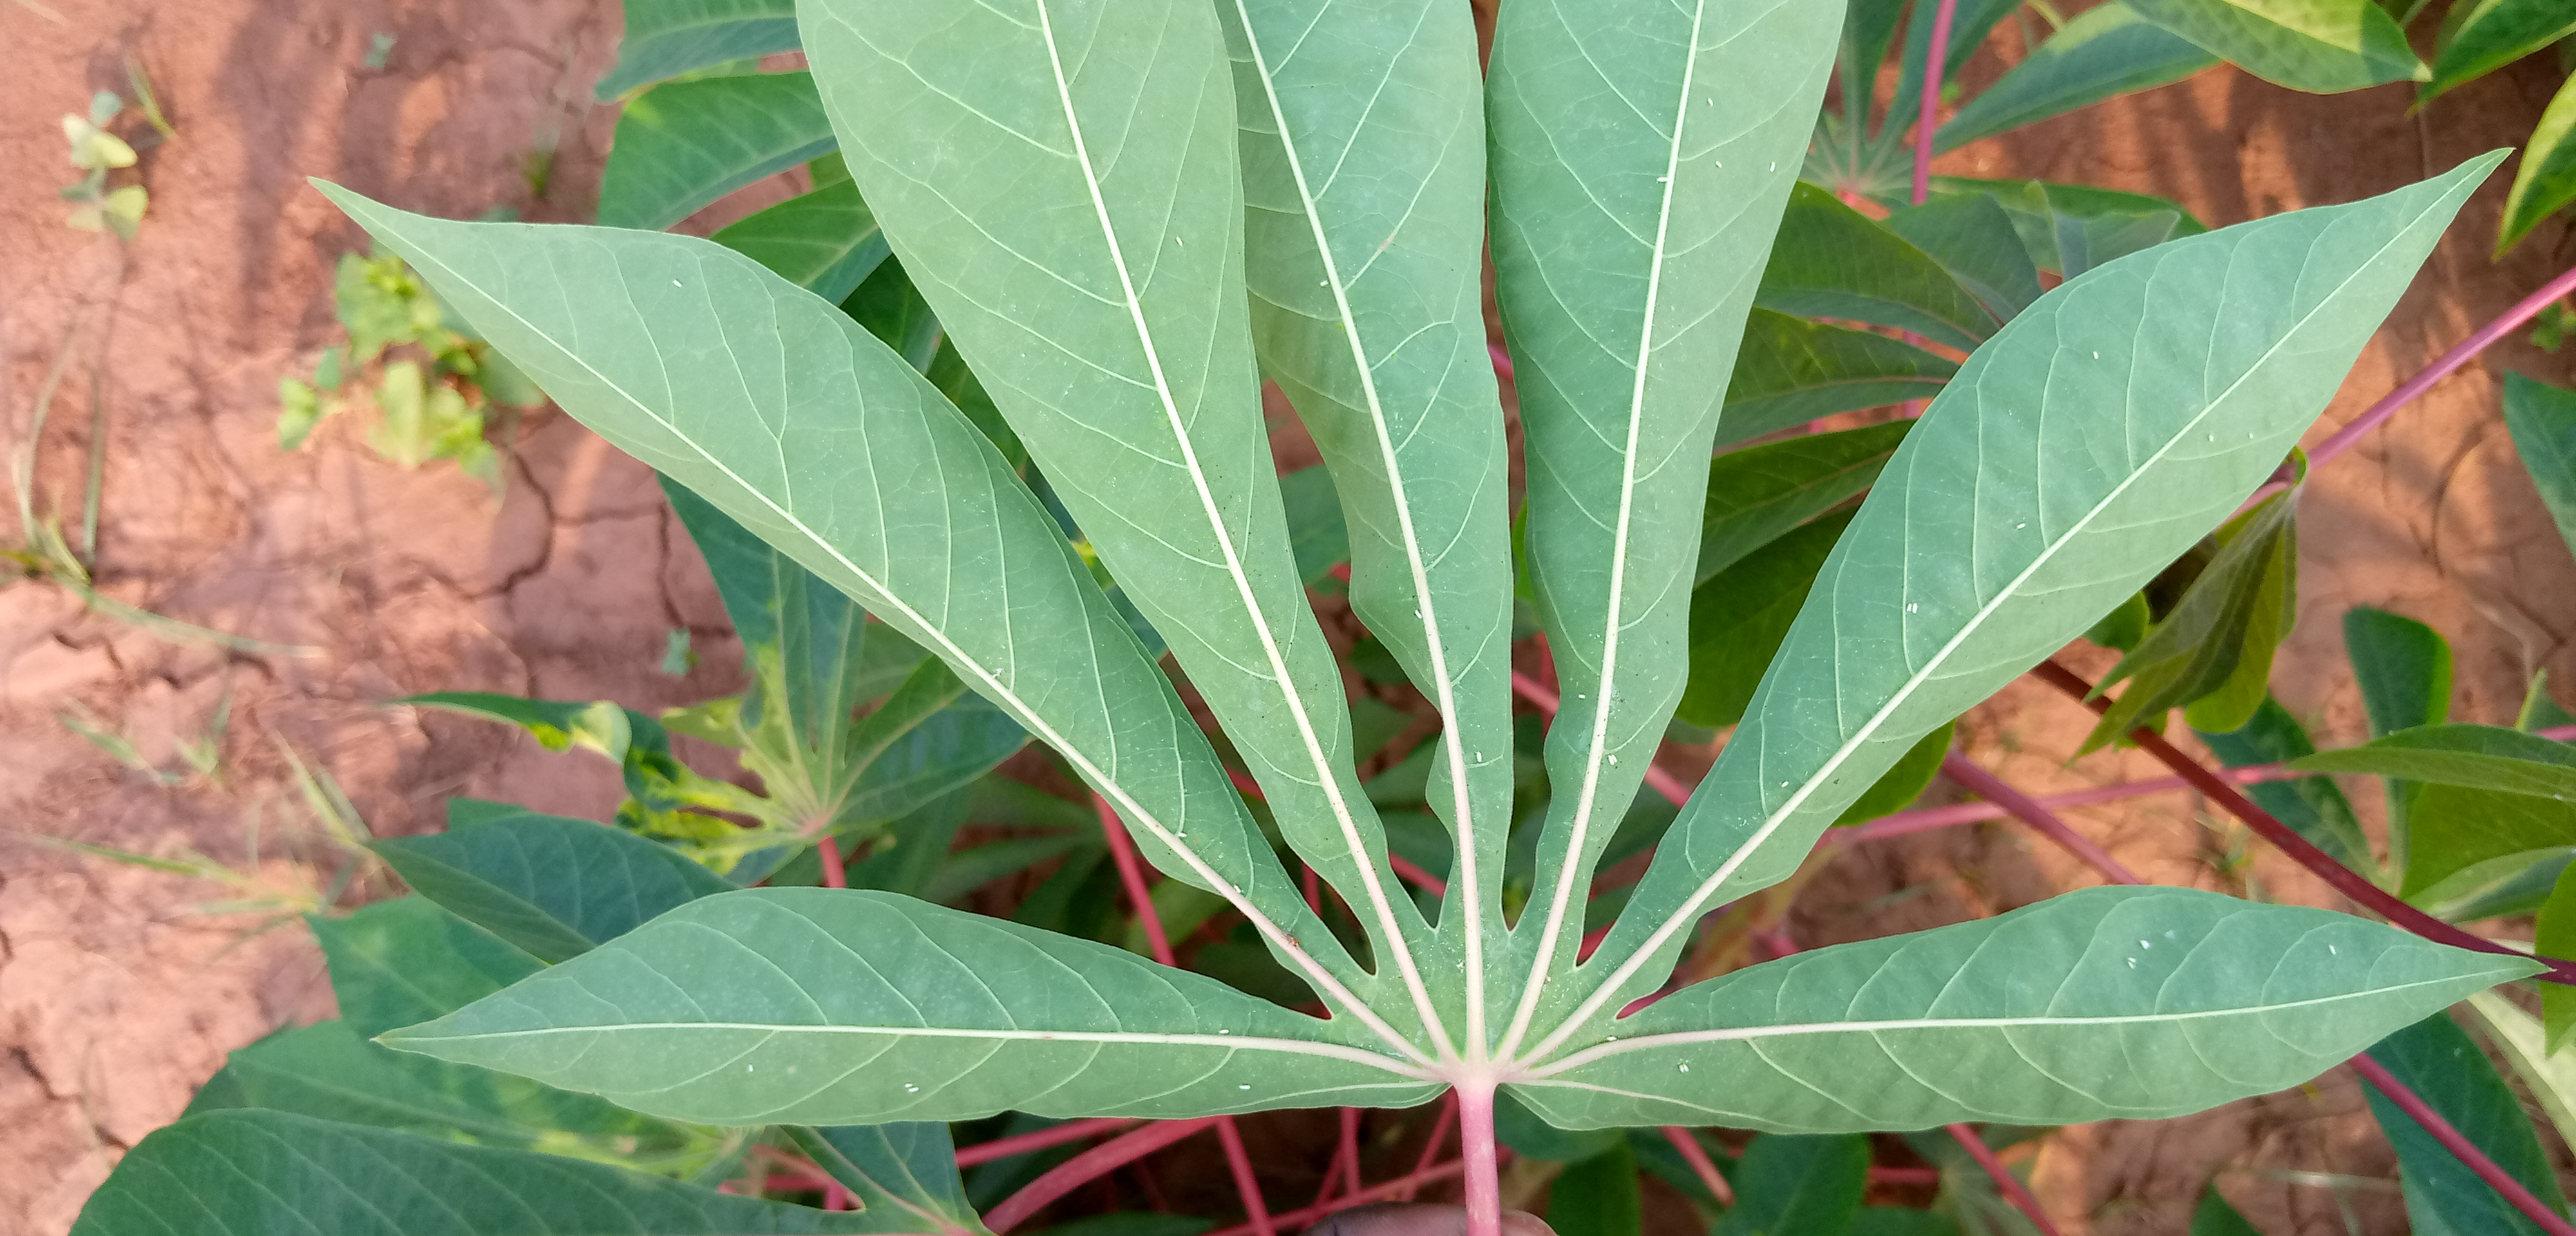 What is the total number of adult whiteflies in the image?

29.